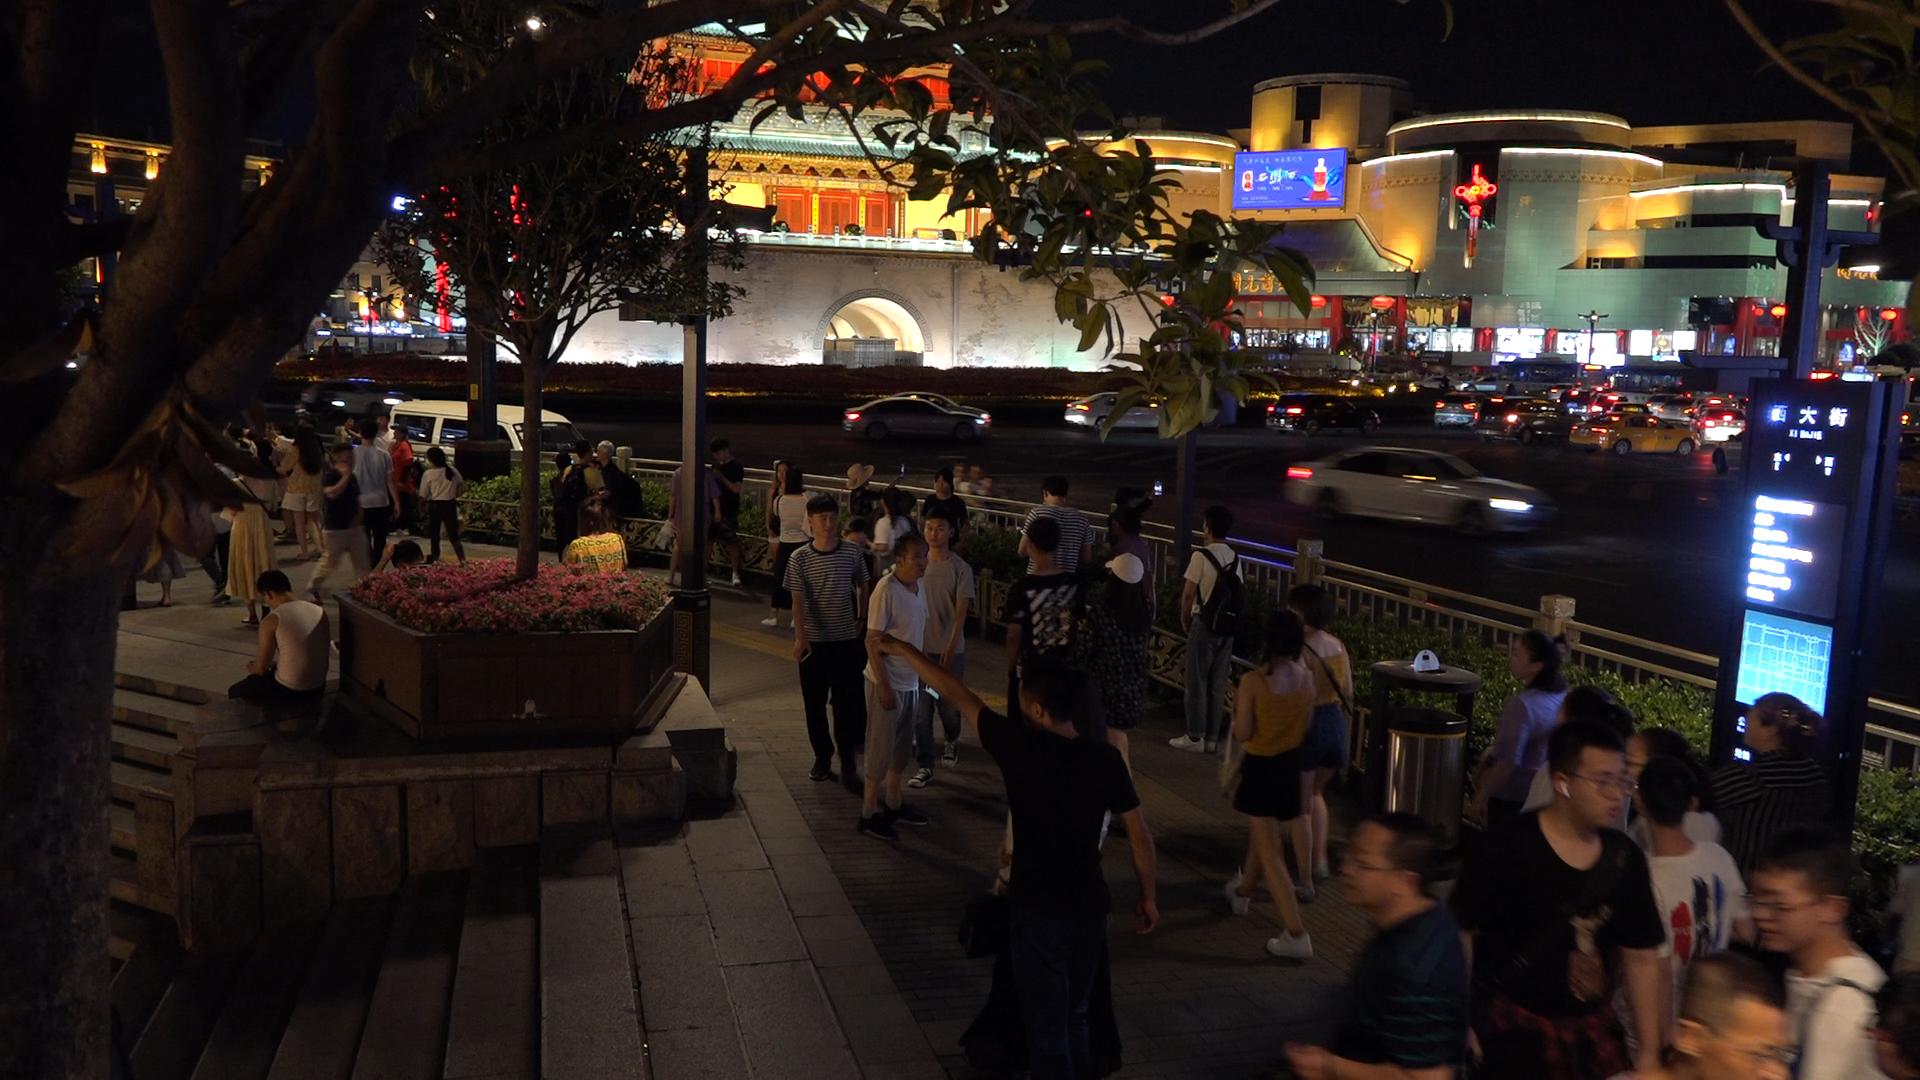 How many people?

47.